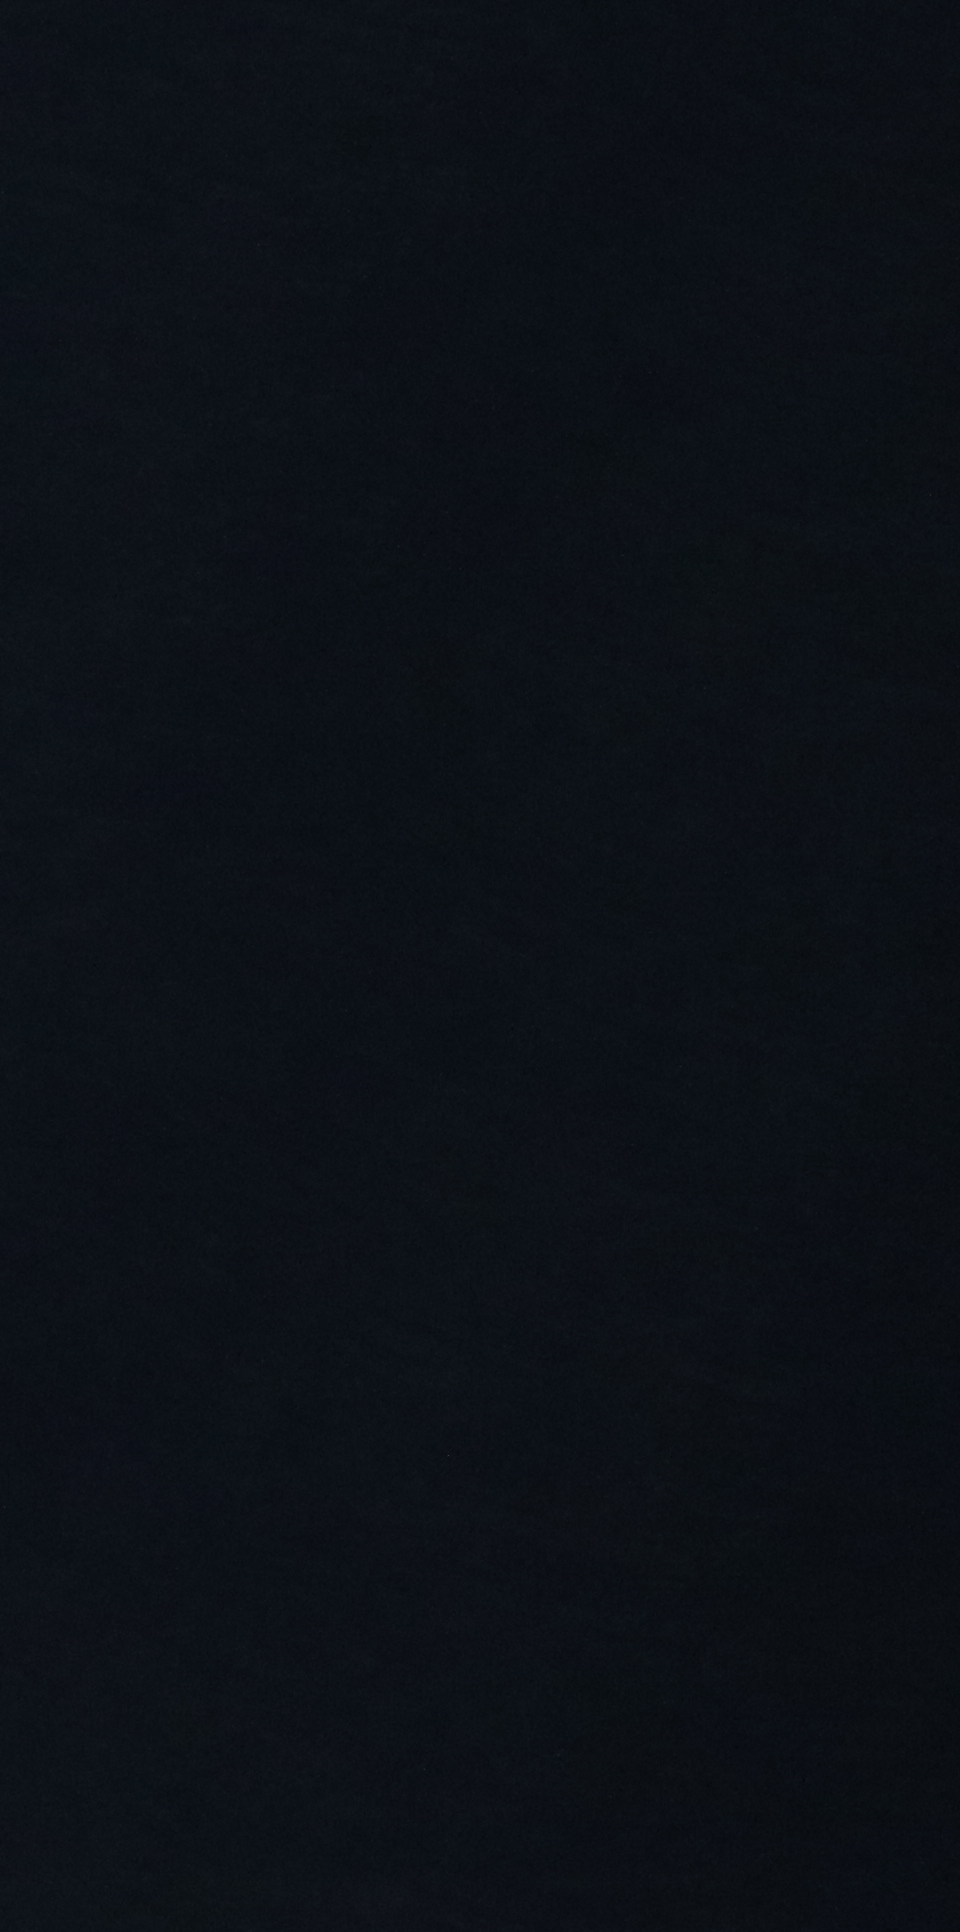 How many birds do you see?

0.